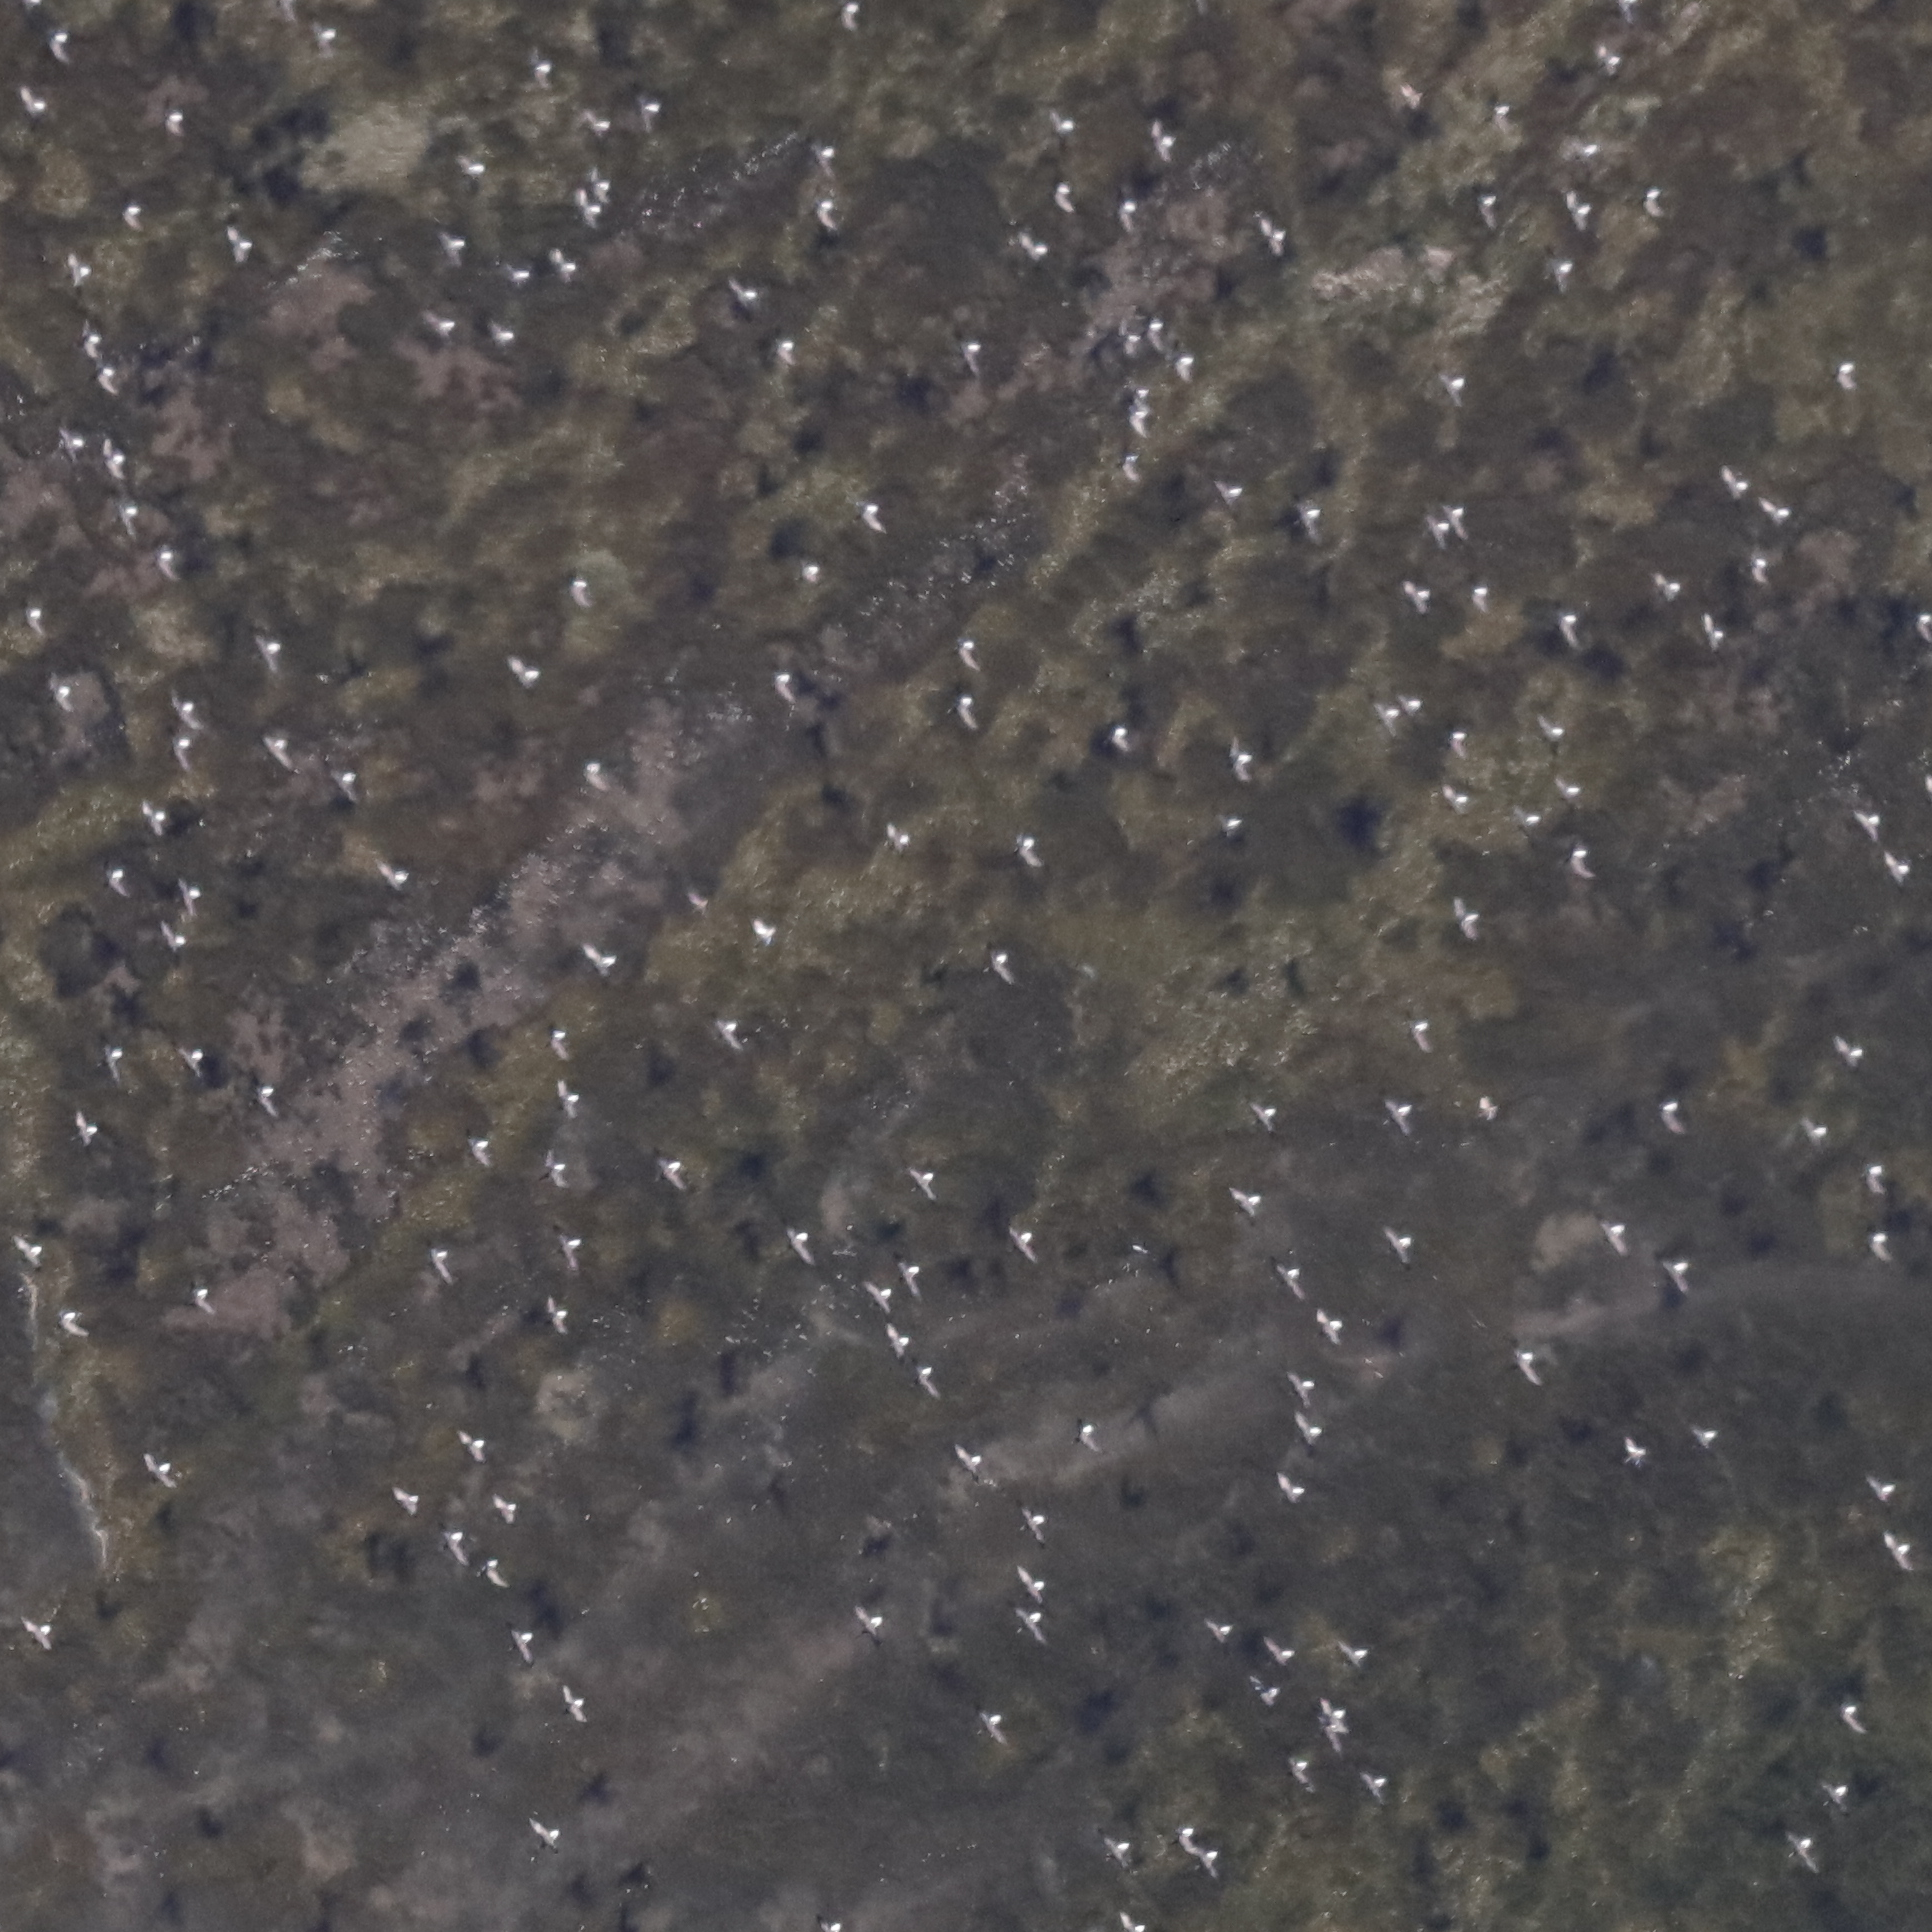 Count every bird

180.